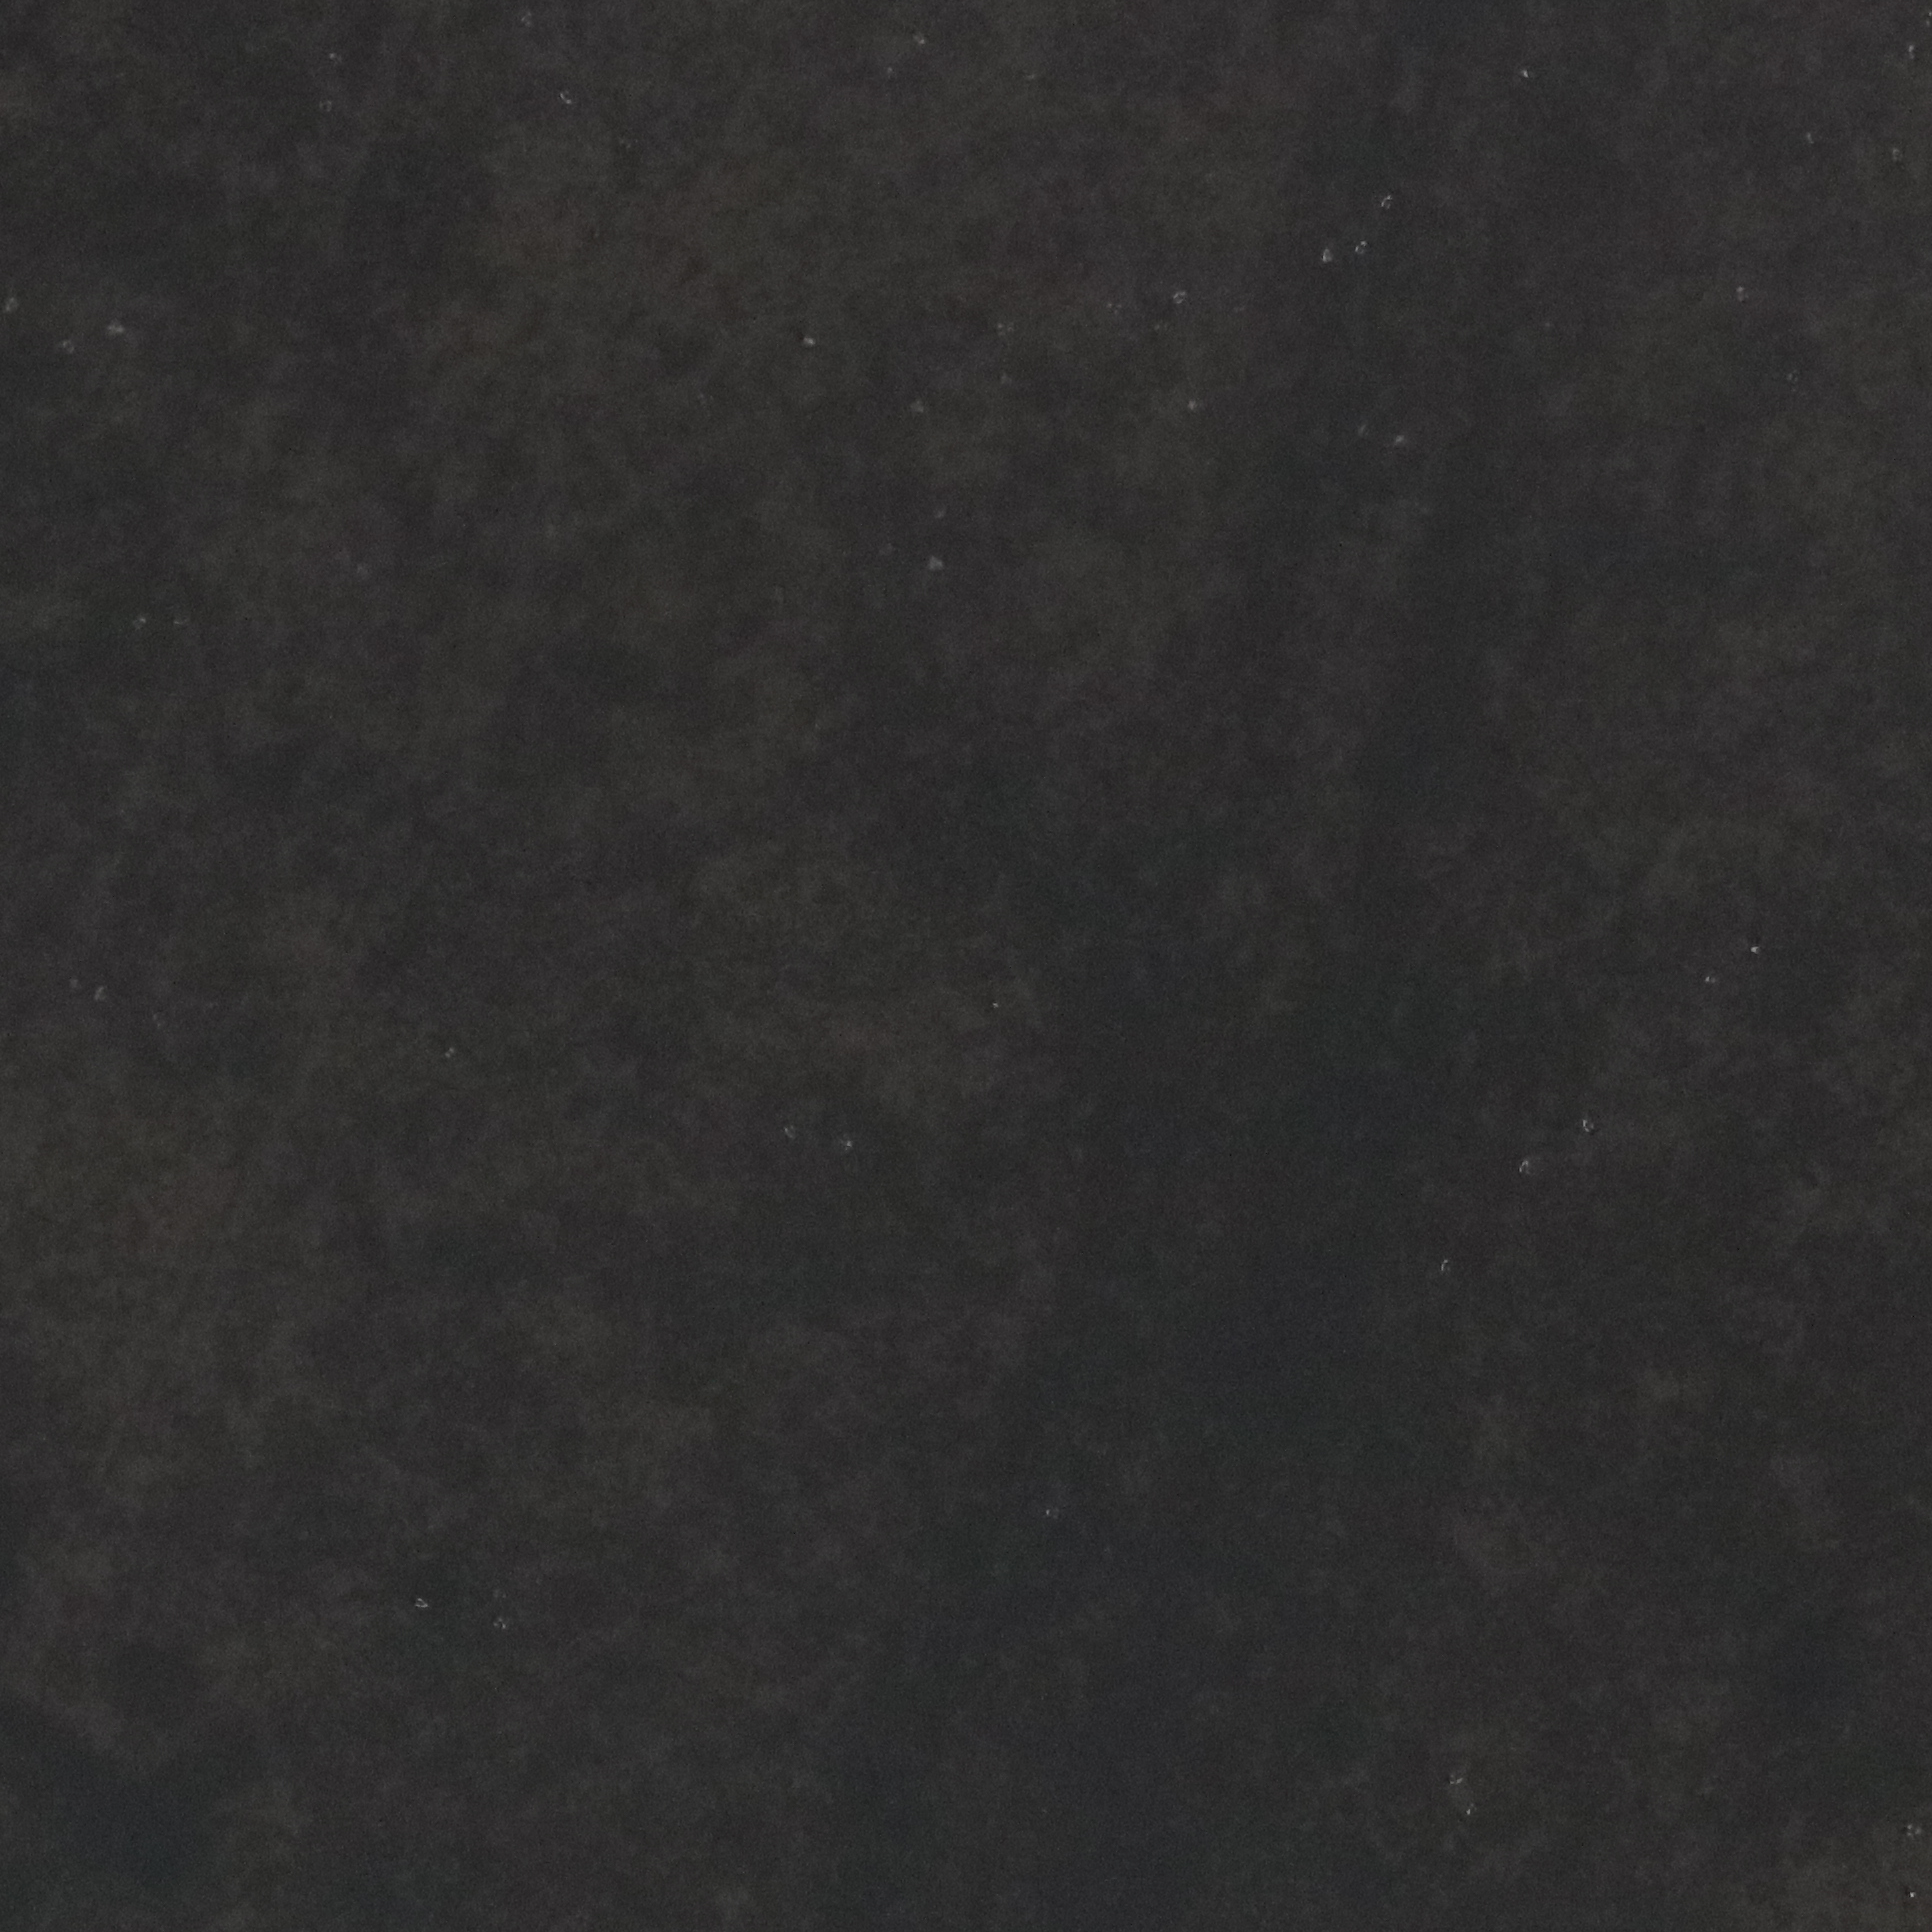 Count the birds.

48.